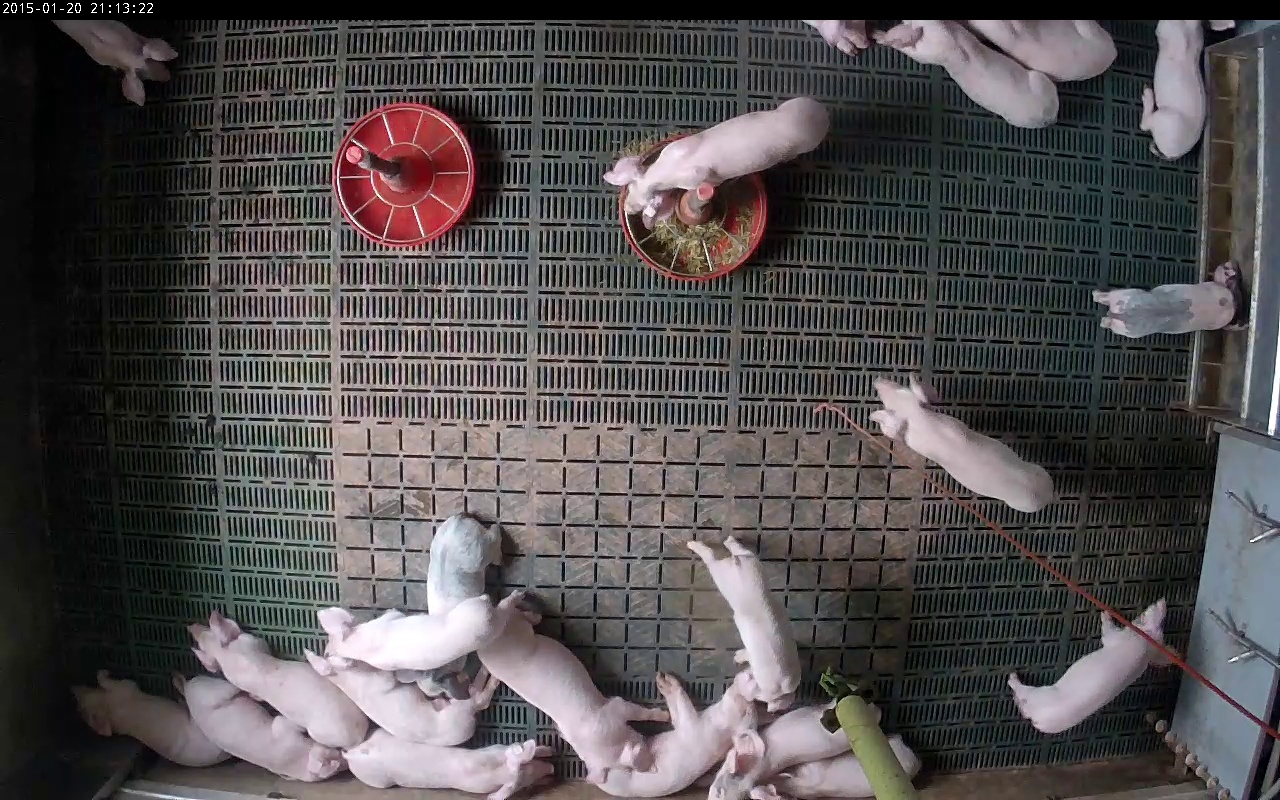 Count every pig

21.